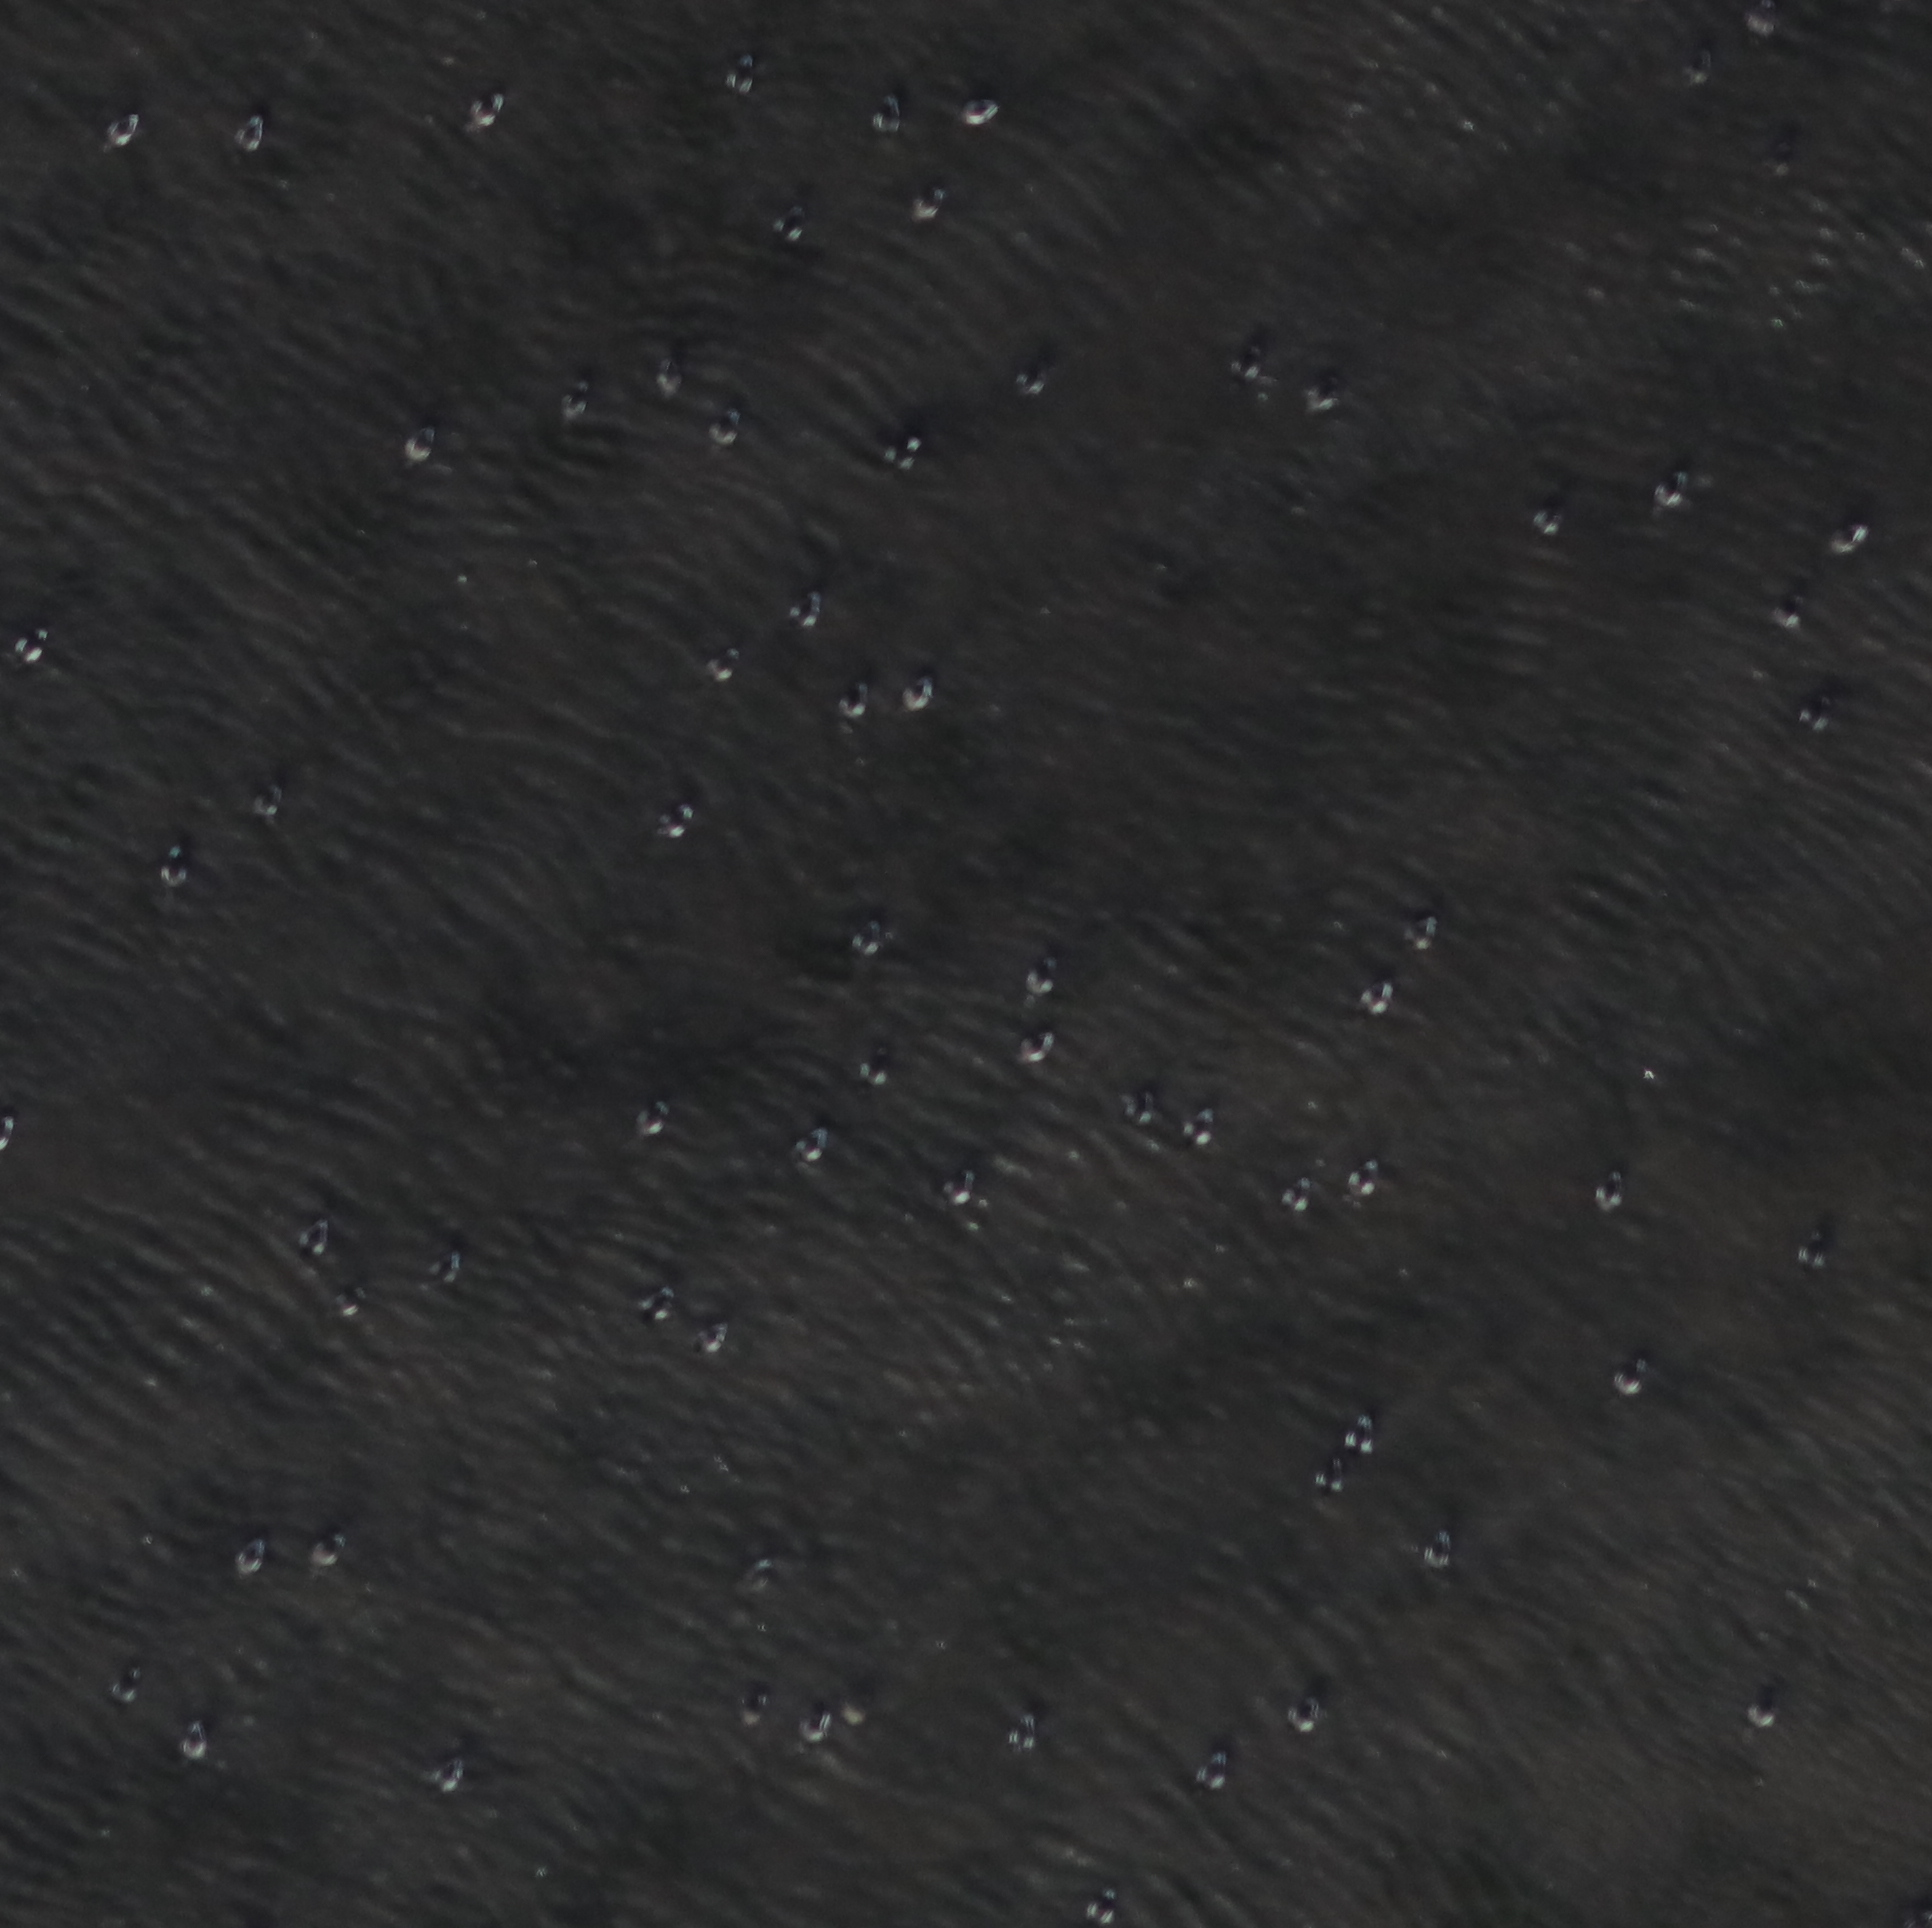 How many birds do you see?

68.